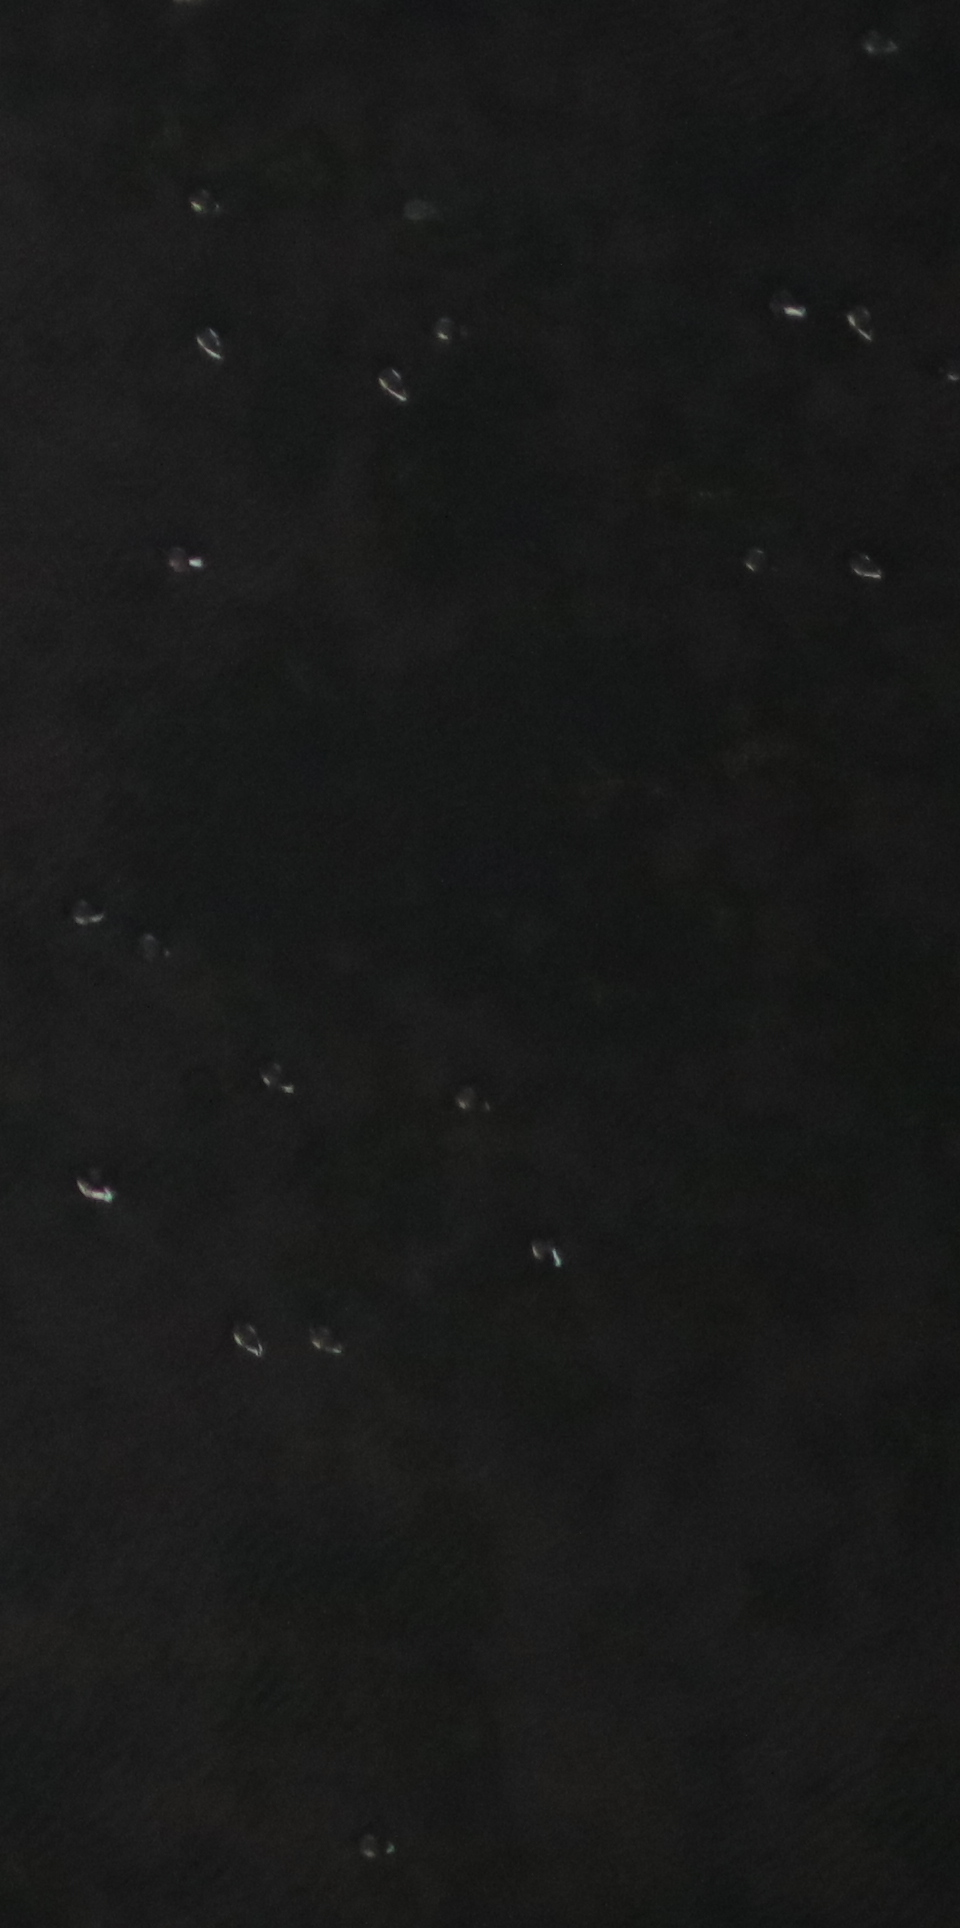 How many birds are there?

19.